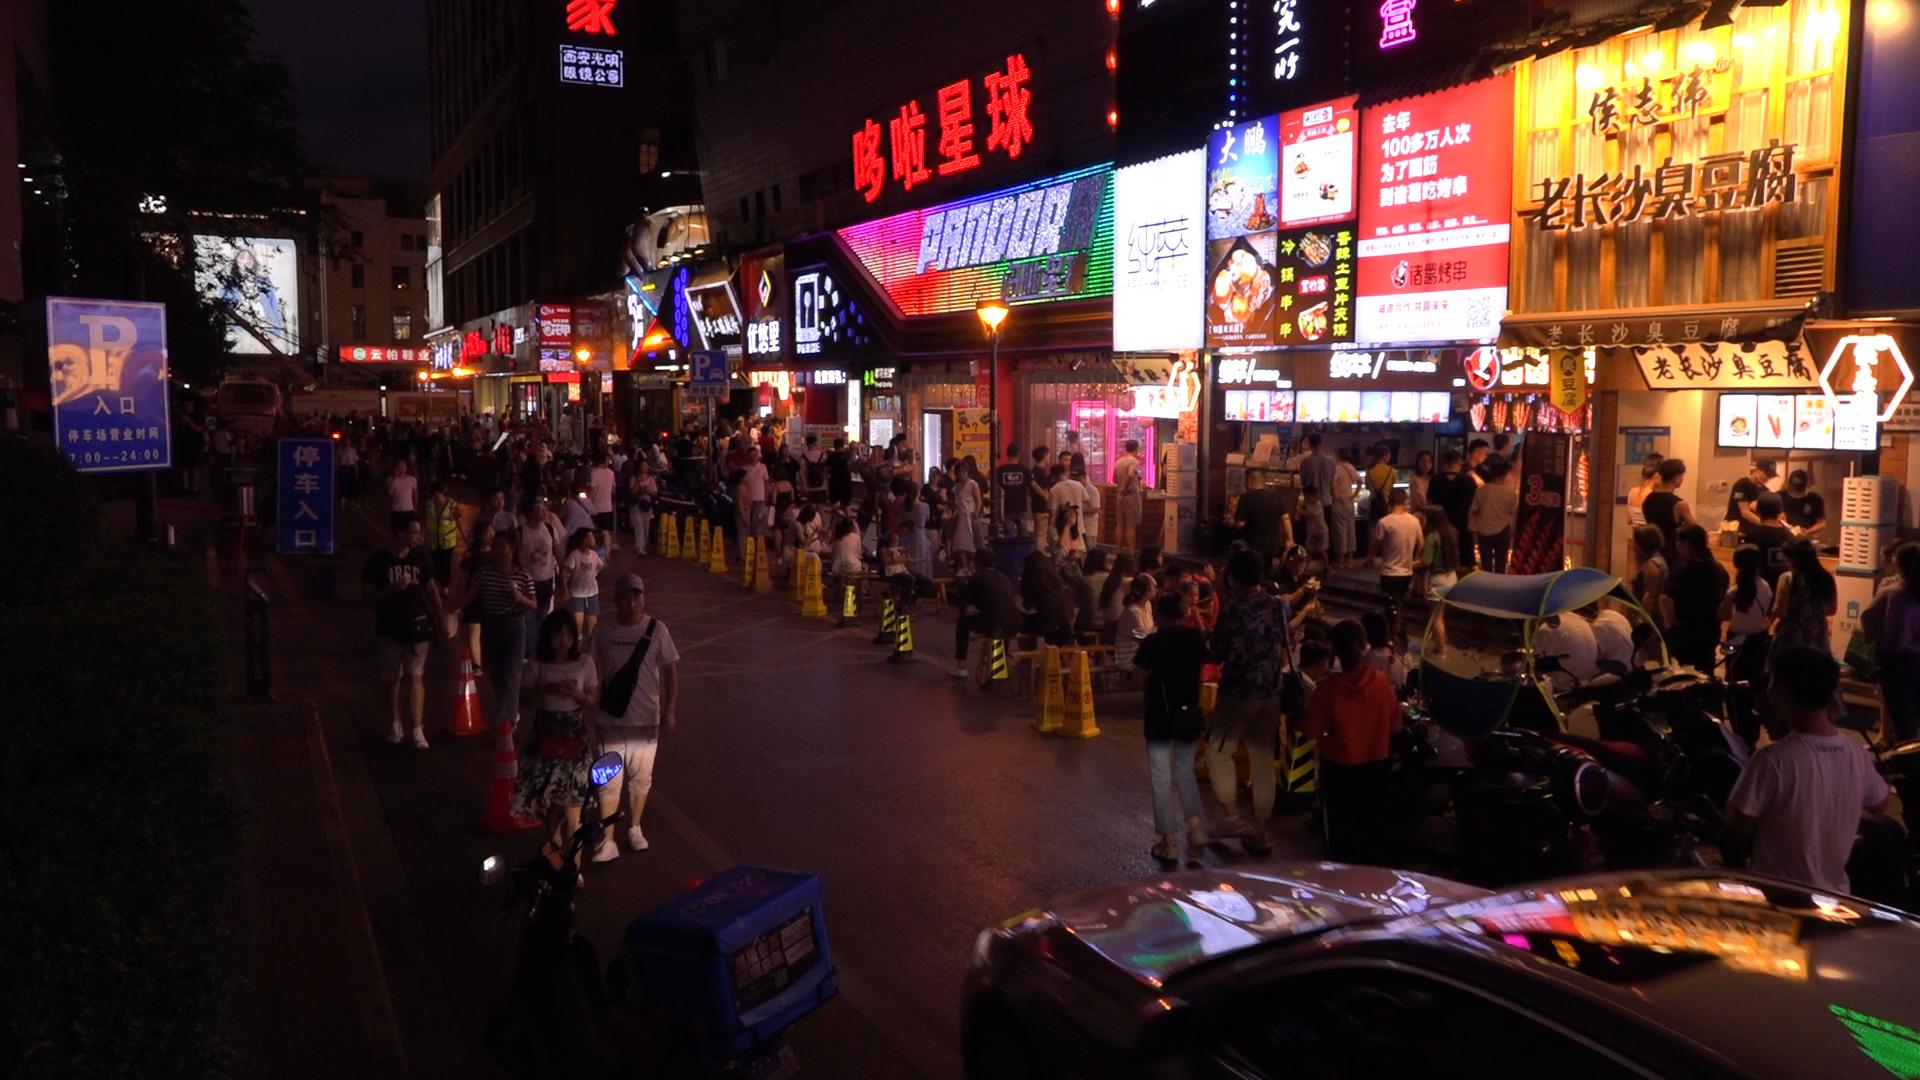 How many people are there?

131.